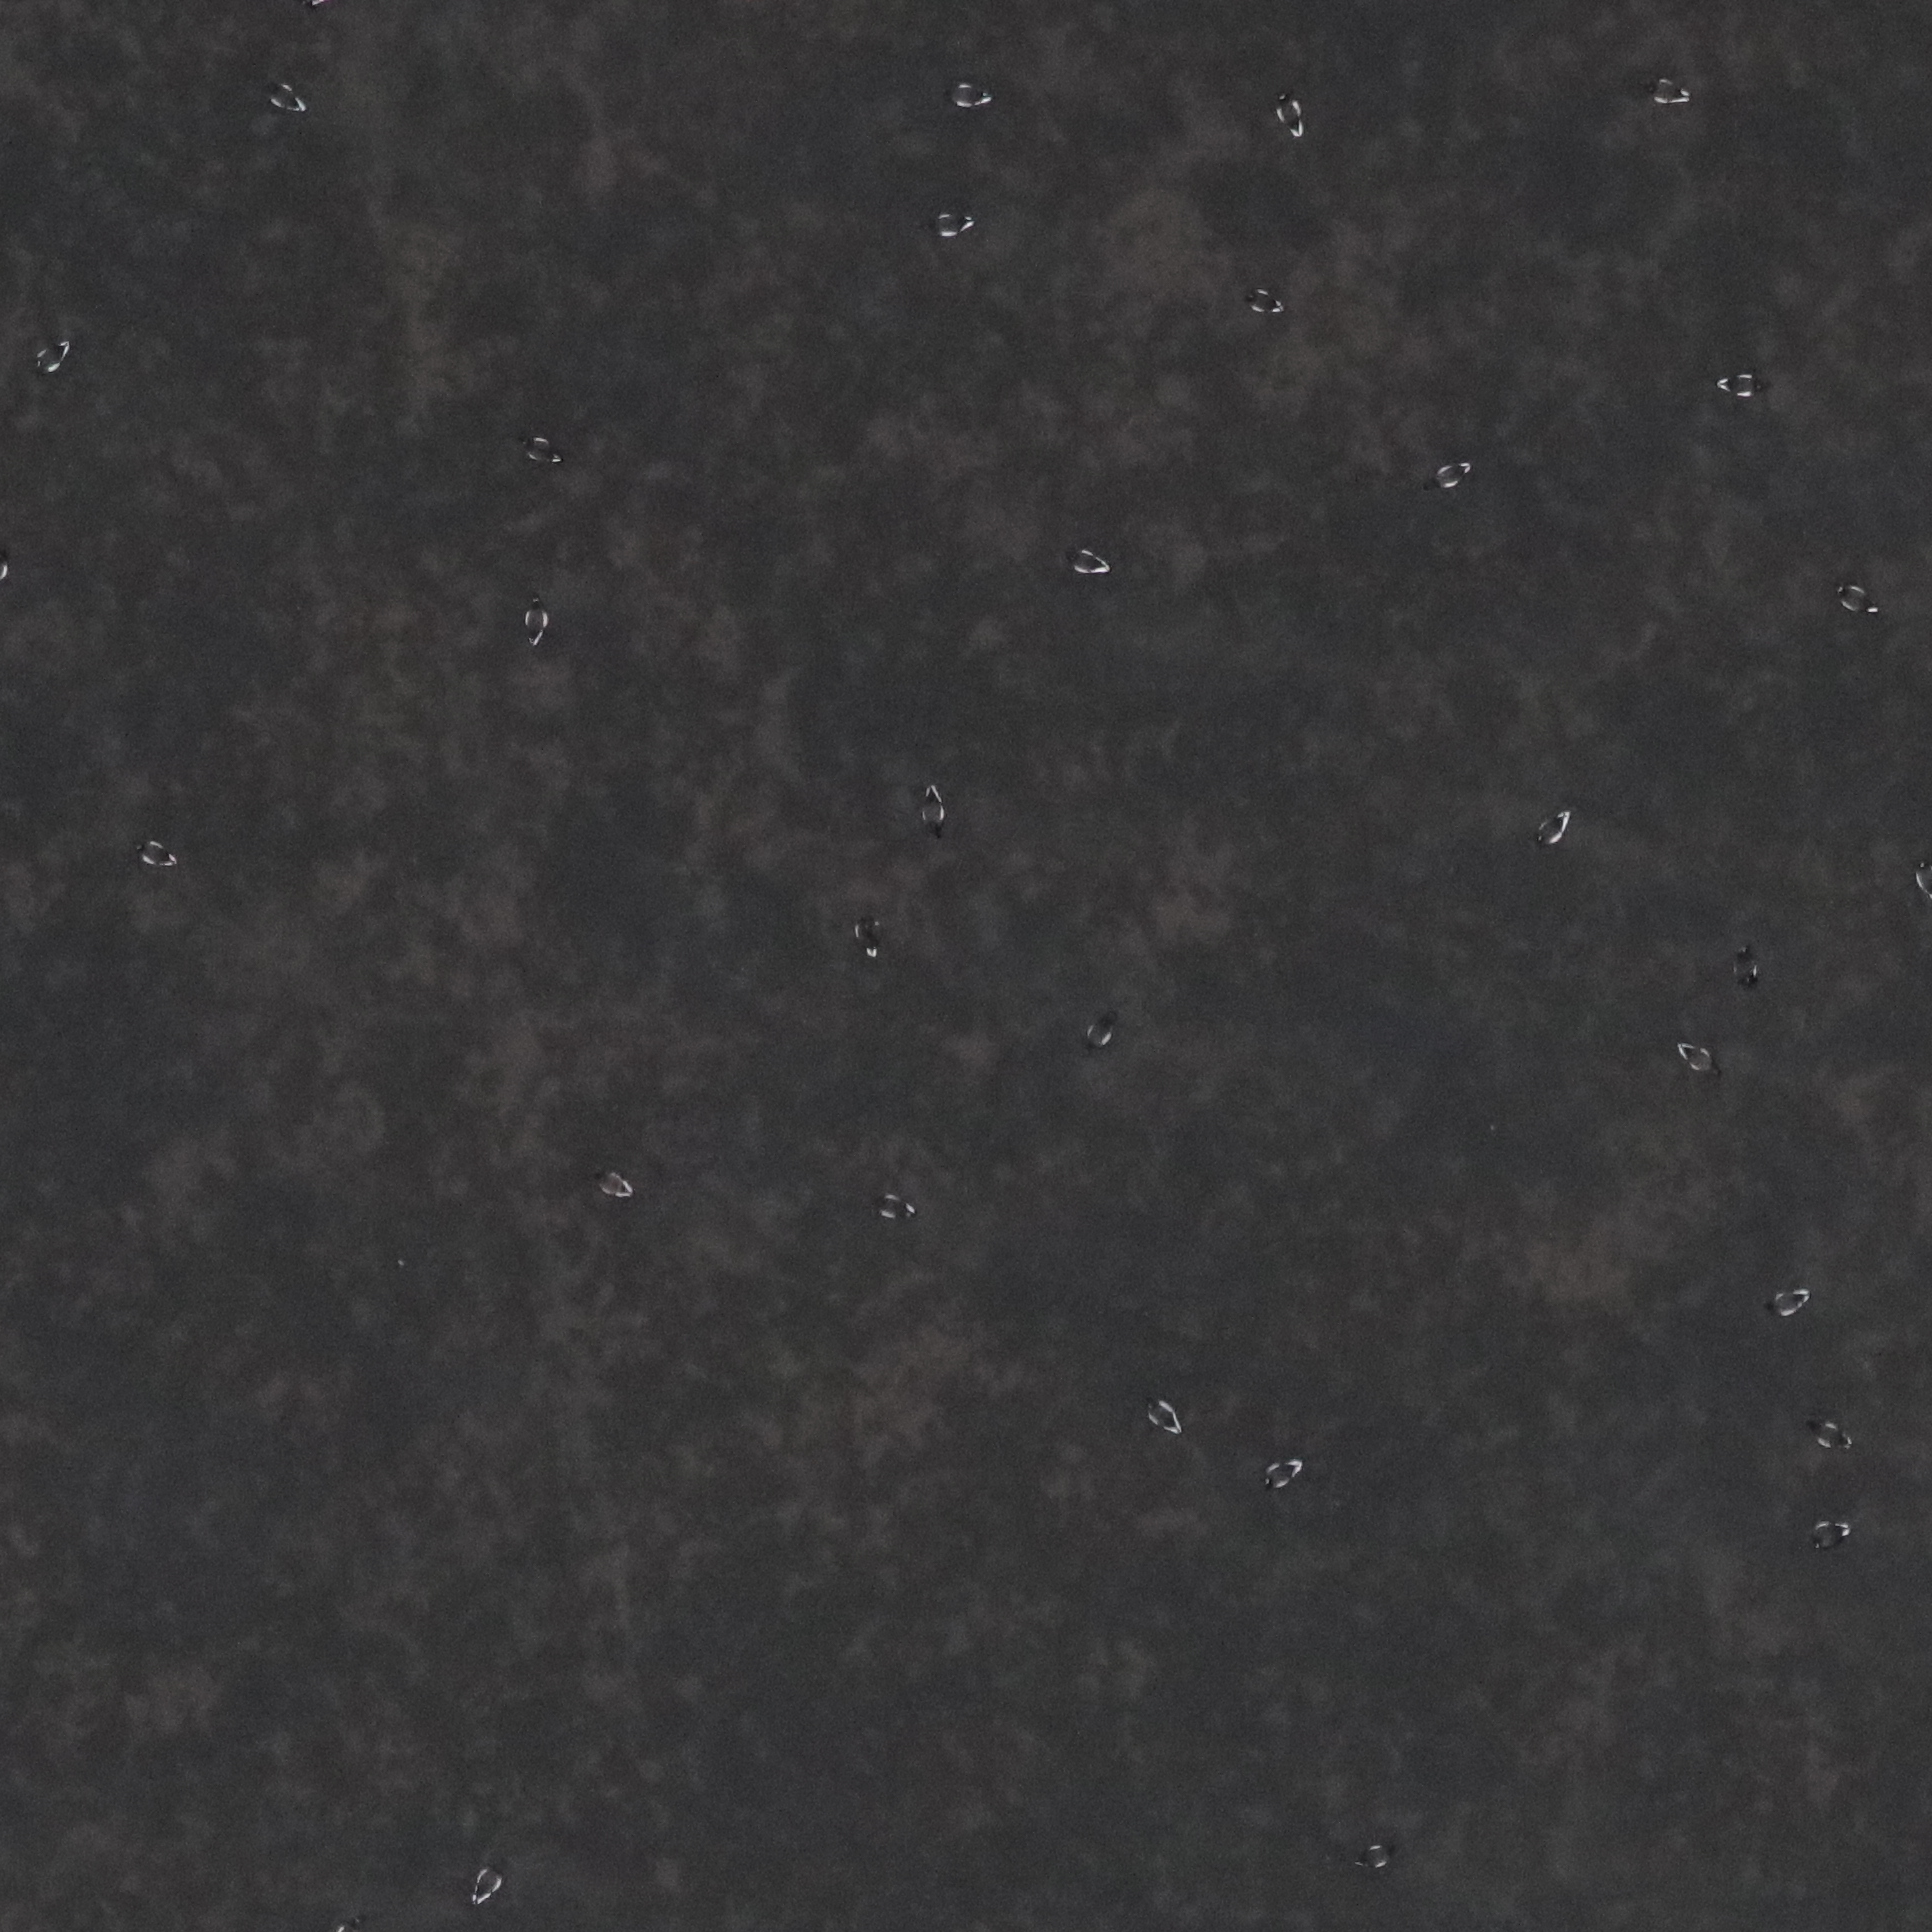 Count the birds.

30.